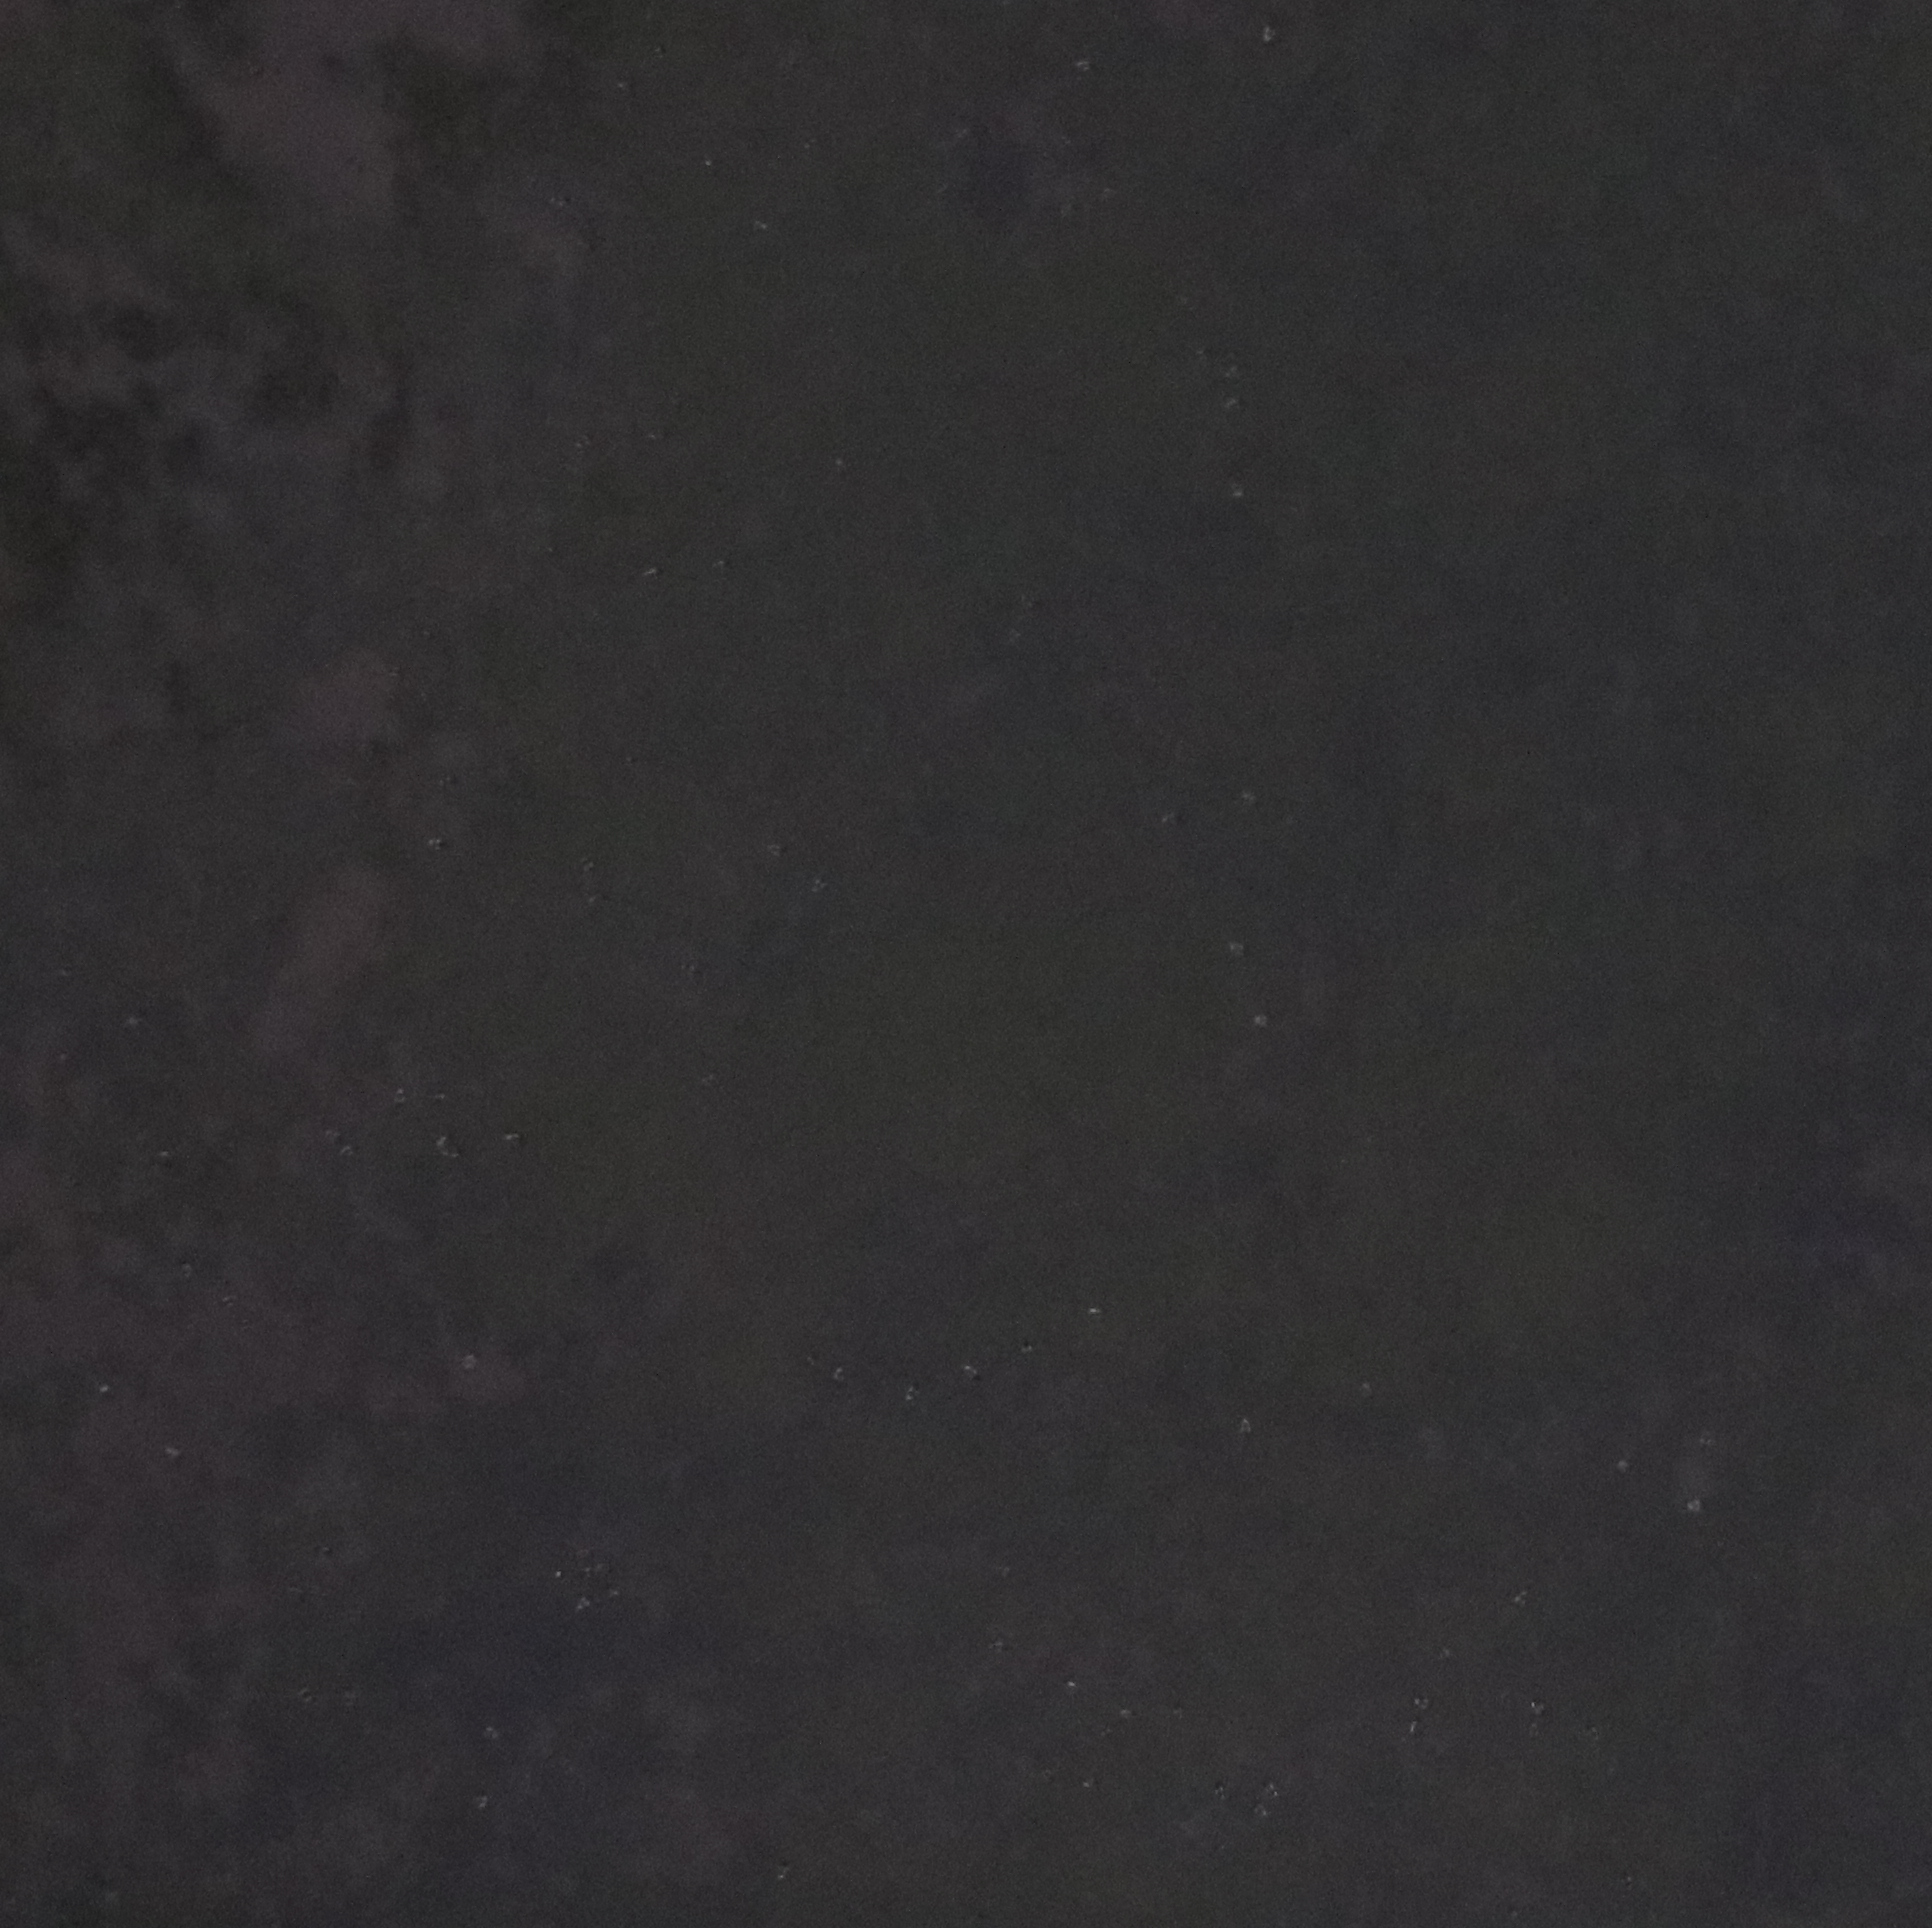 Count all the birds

91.